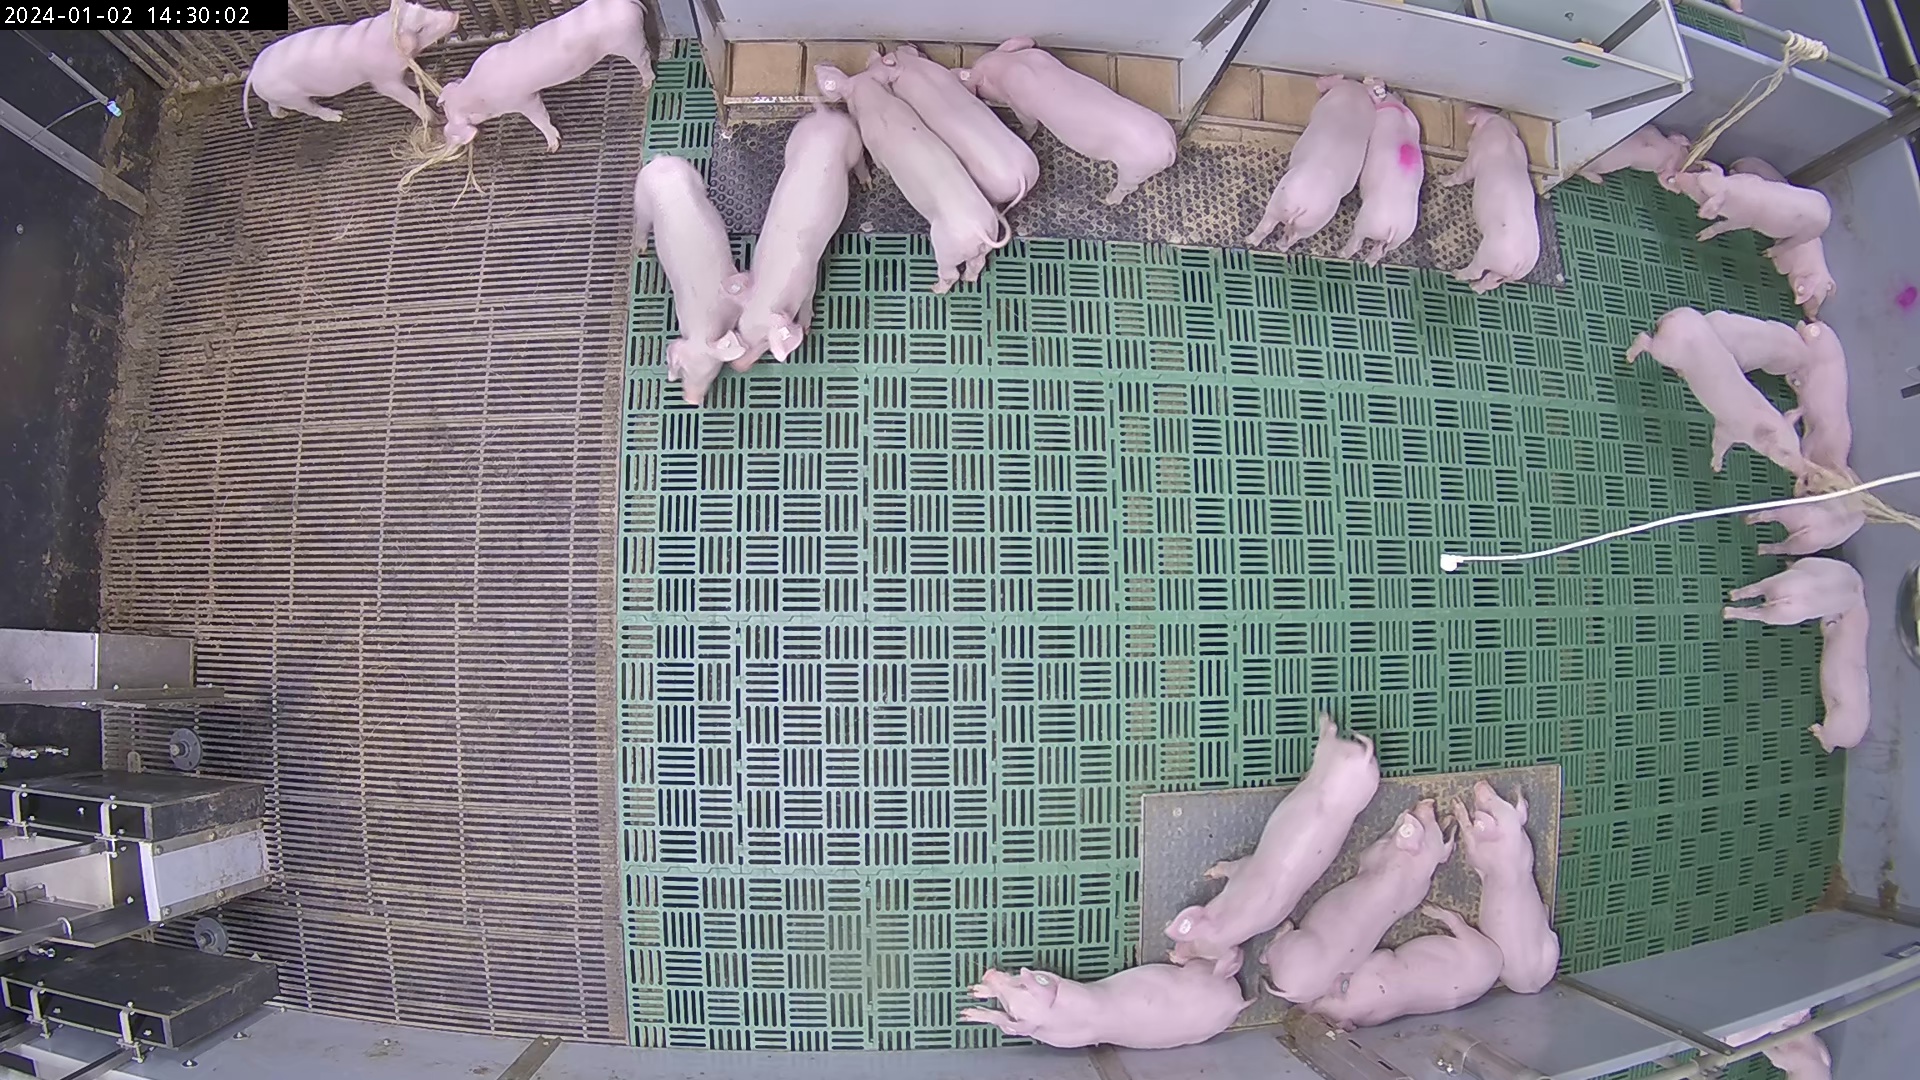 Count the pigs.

26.